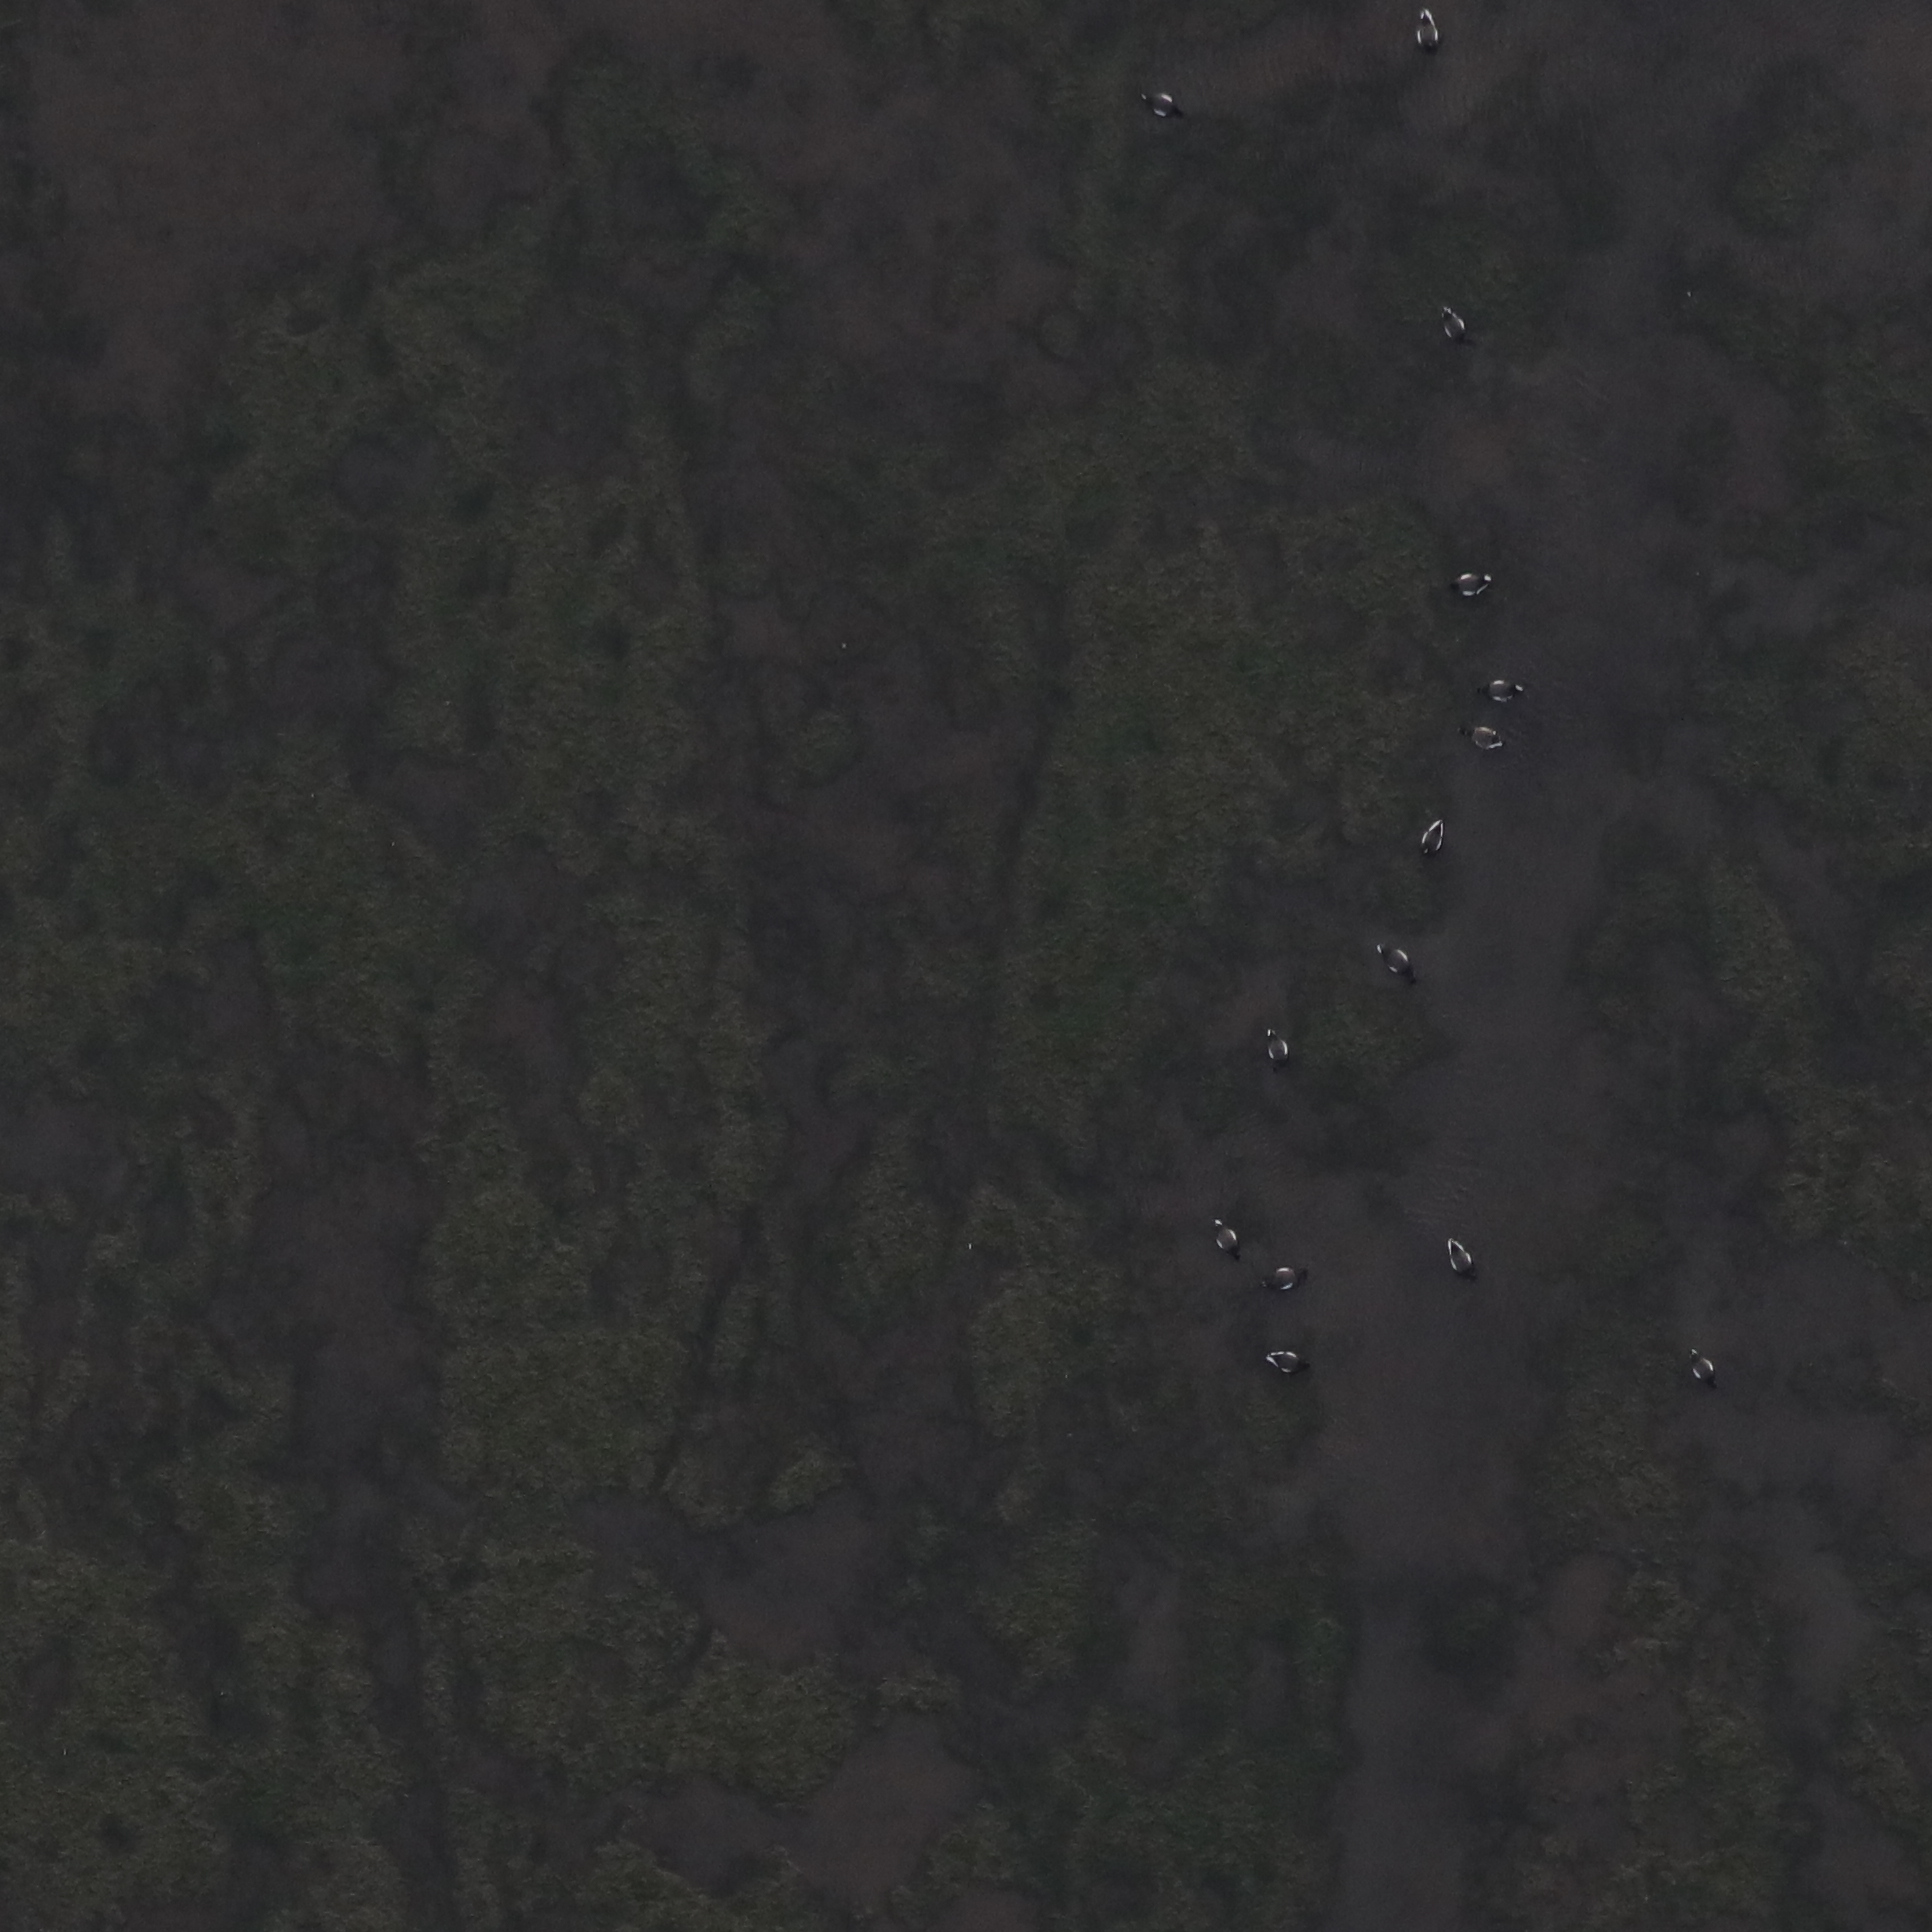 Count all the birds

14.